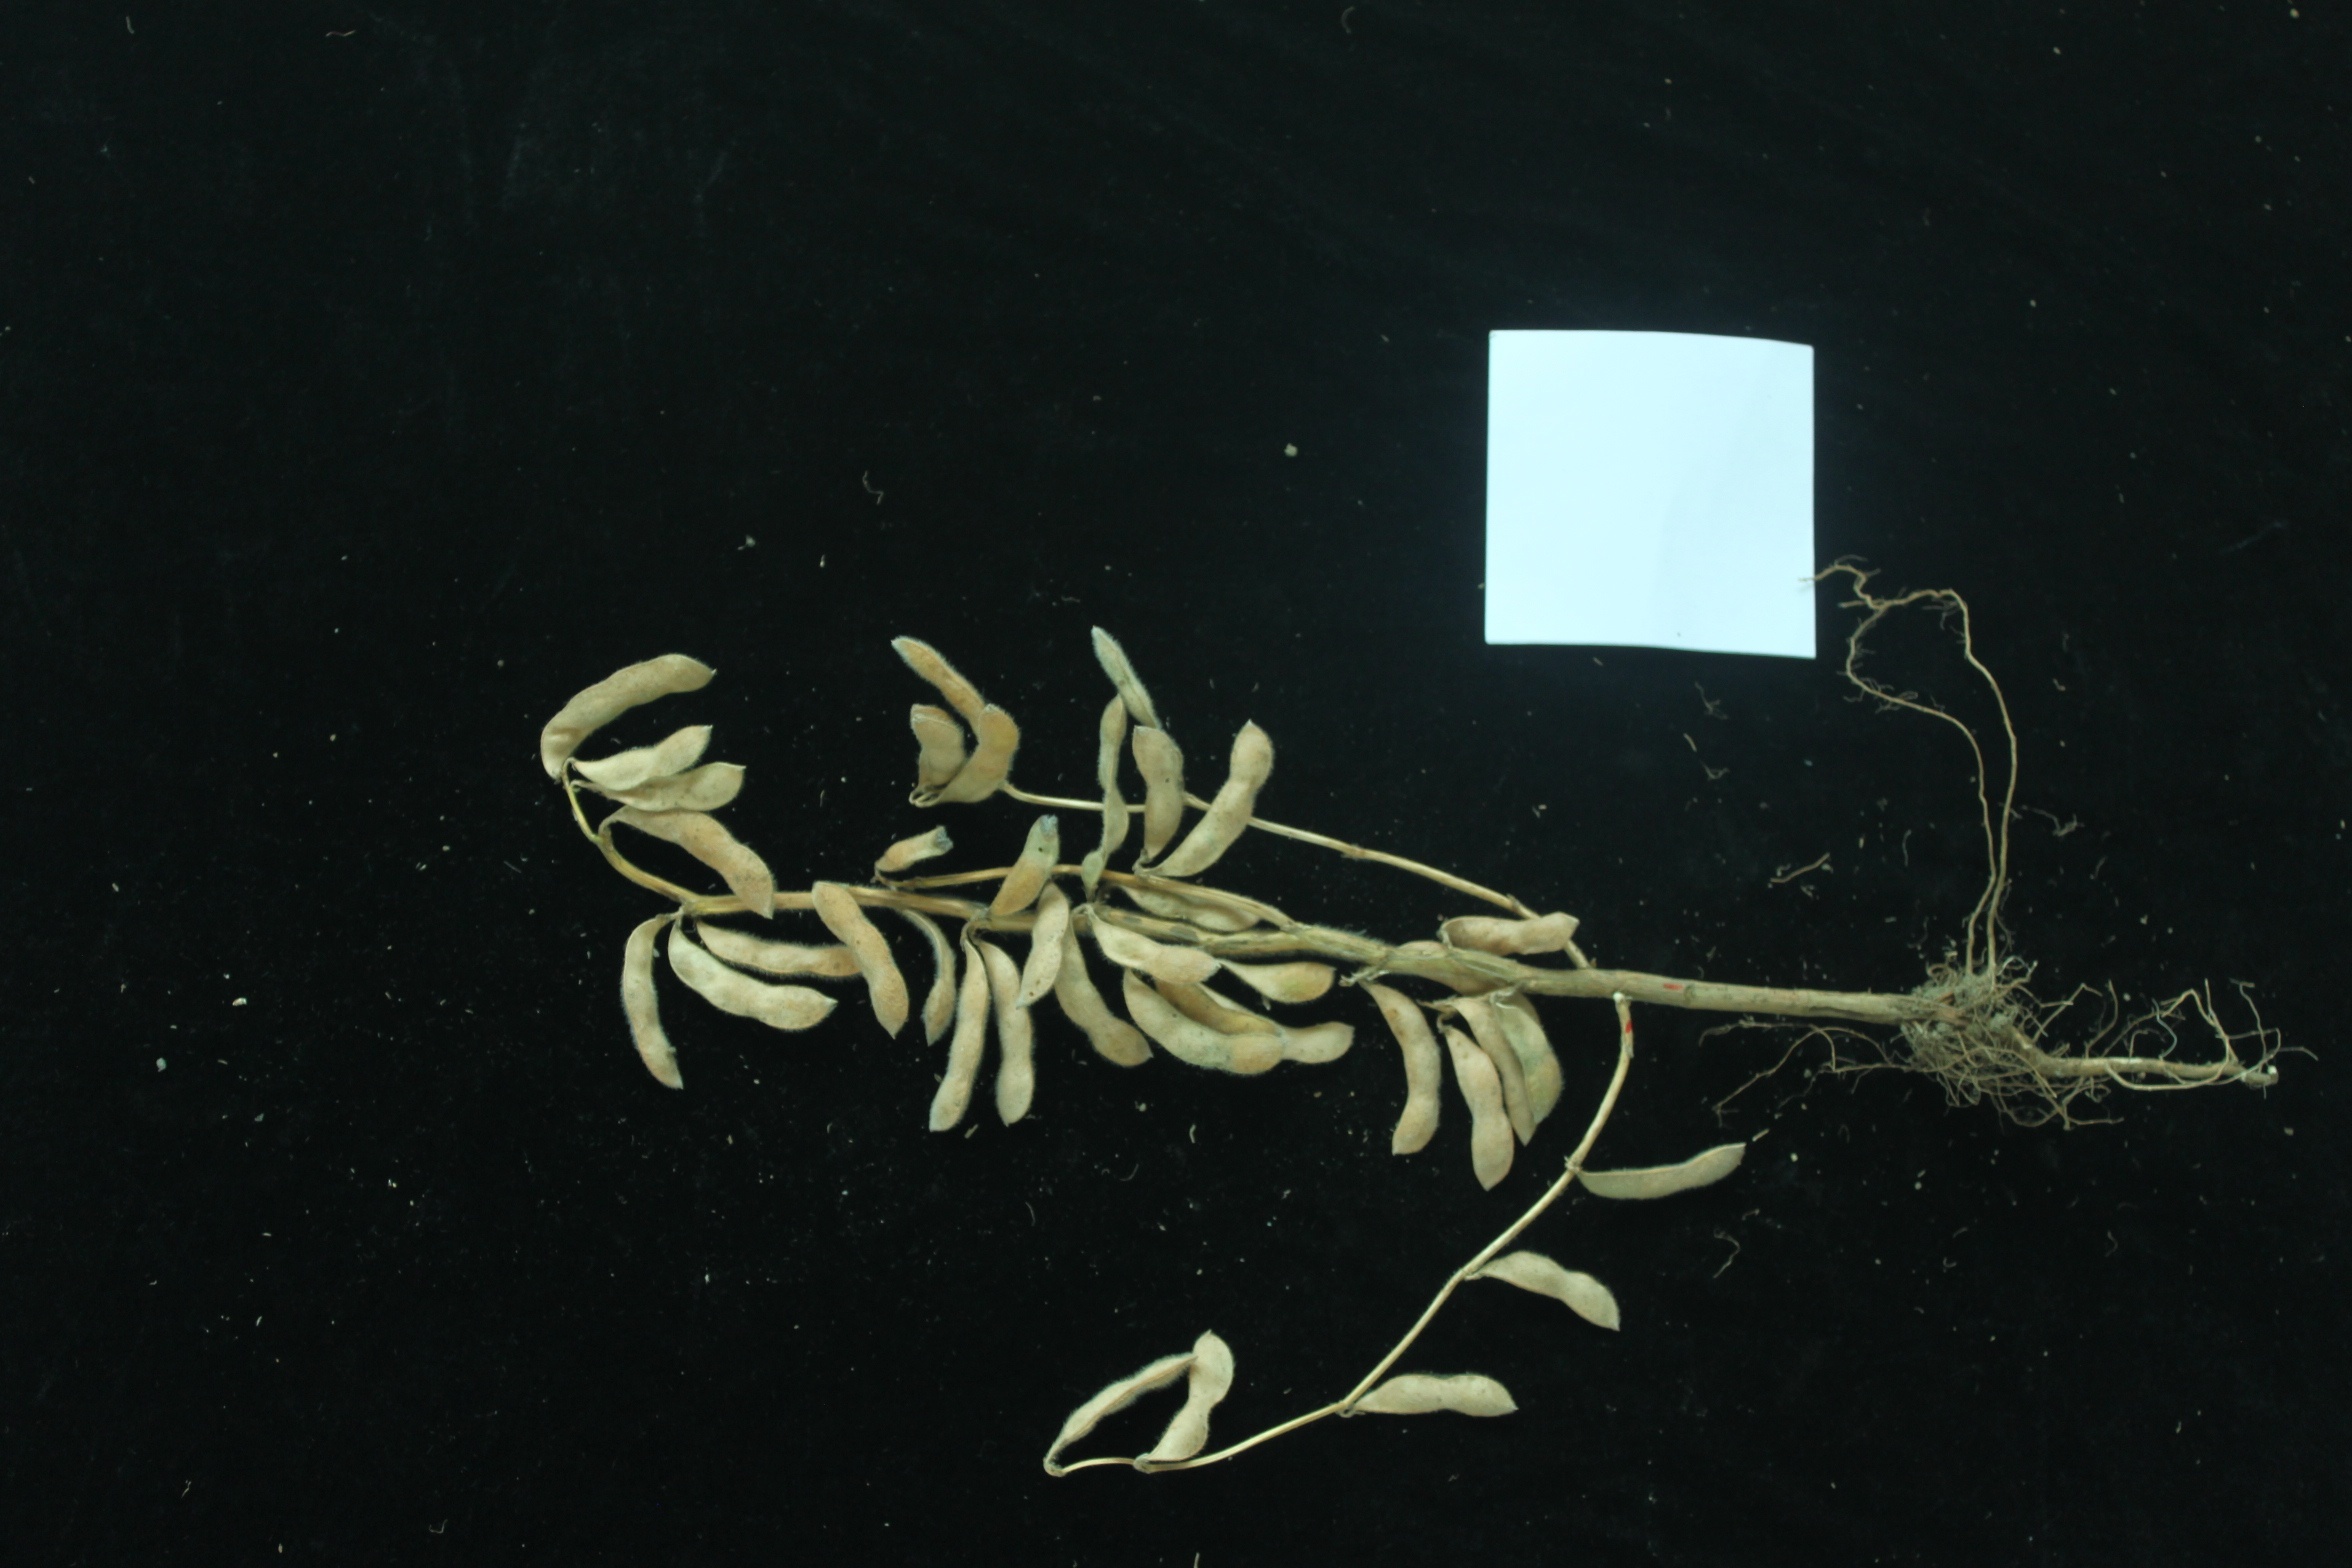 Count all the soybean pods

34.